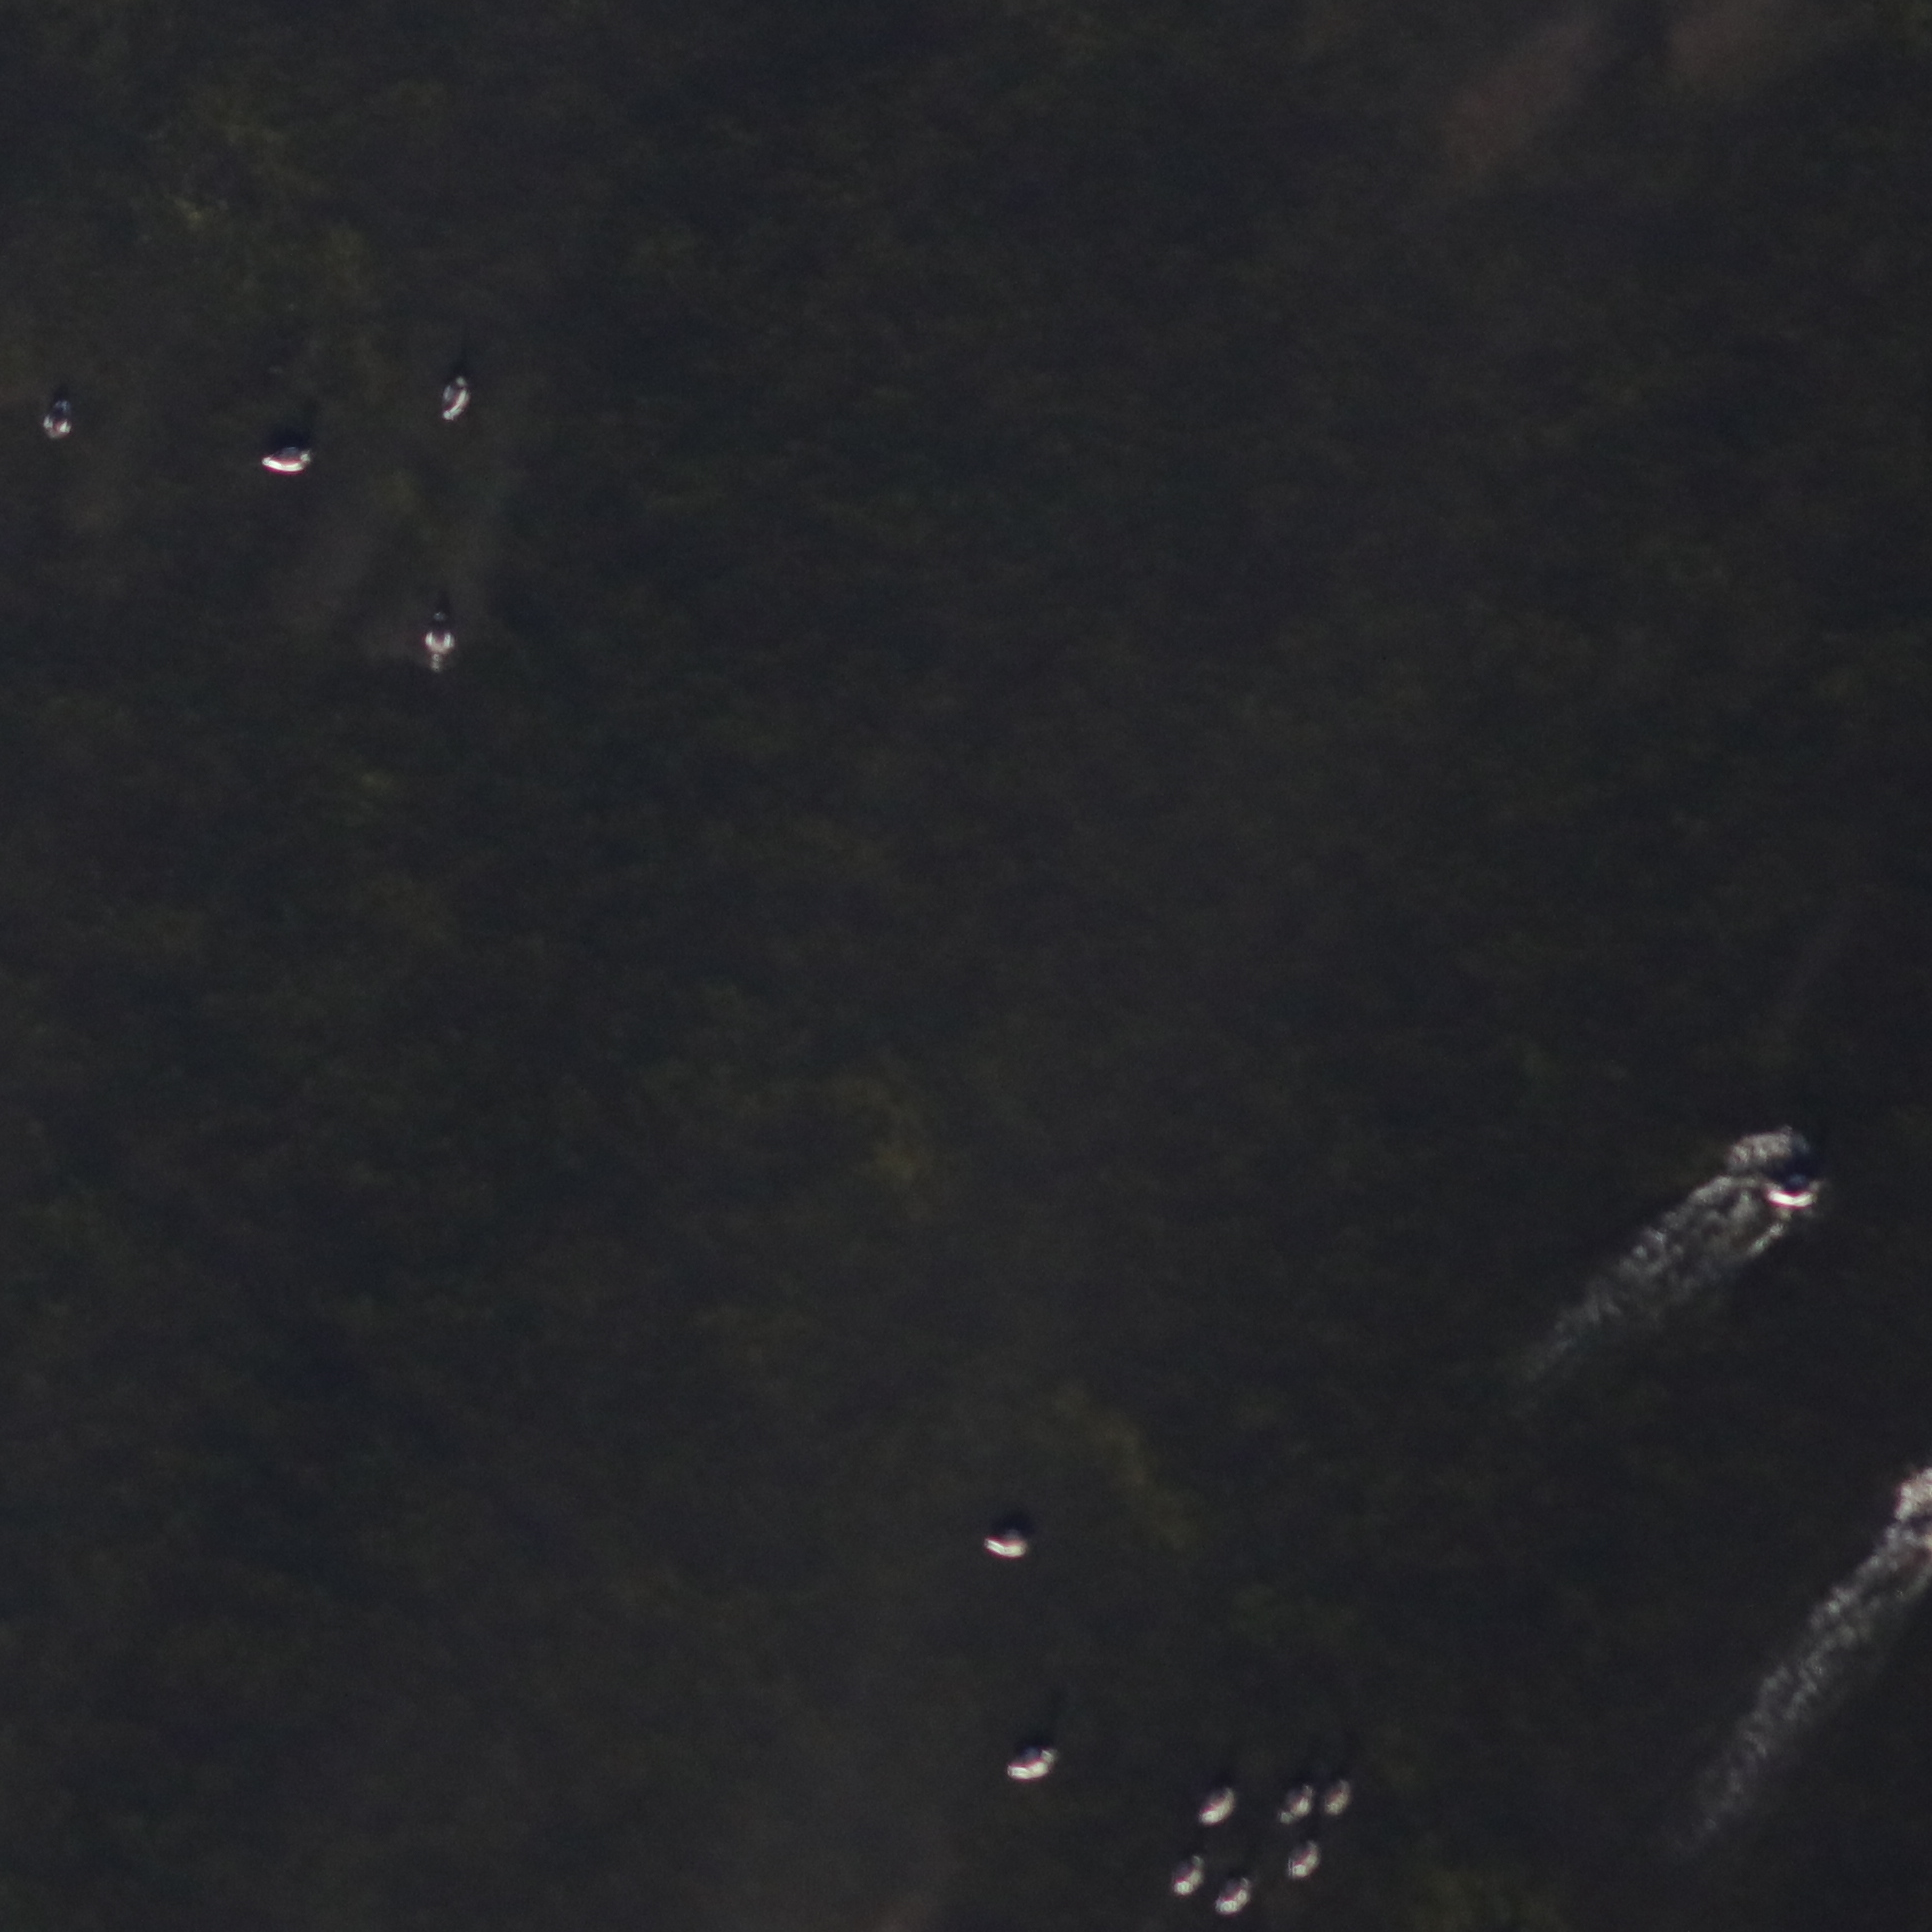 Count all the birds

13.